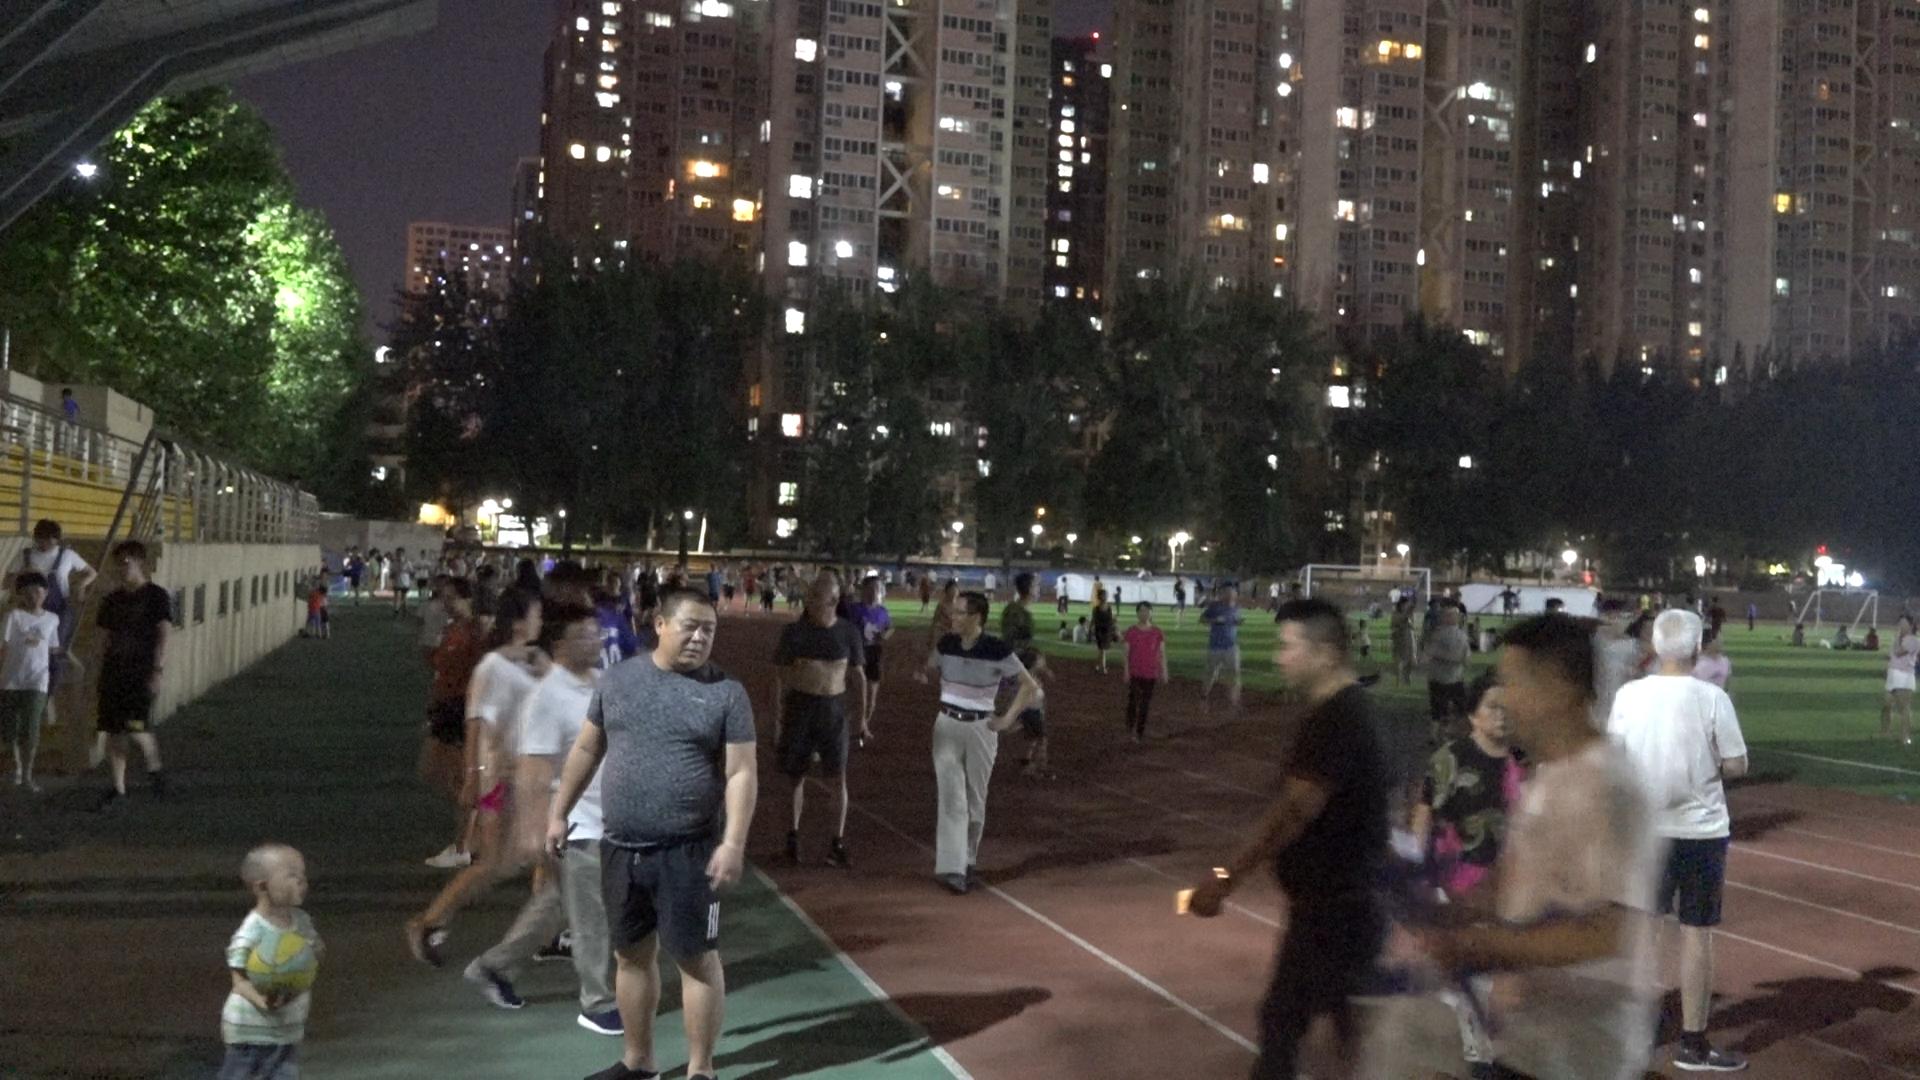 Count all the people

123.